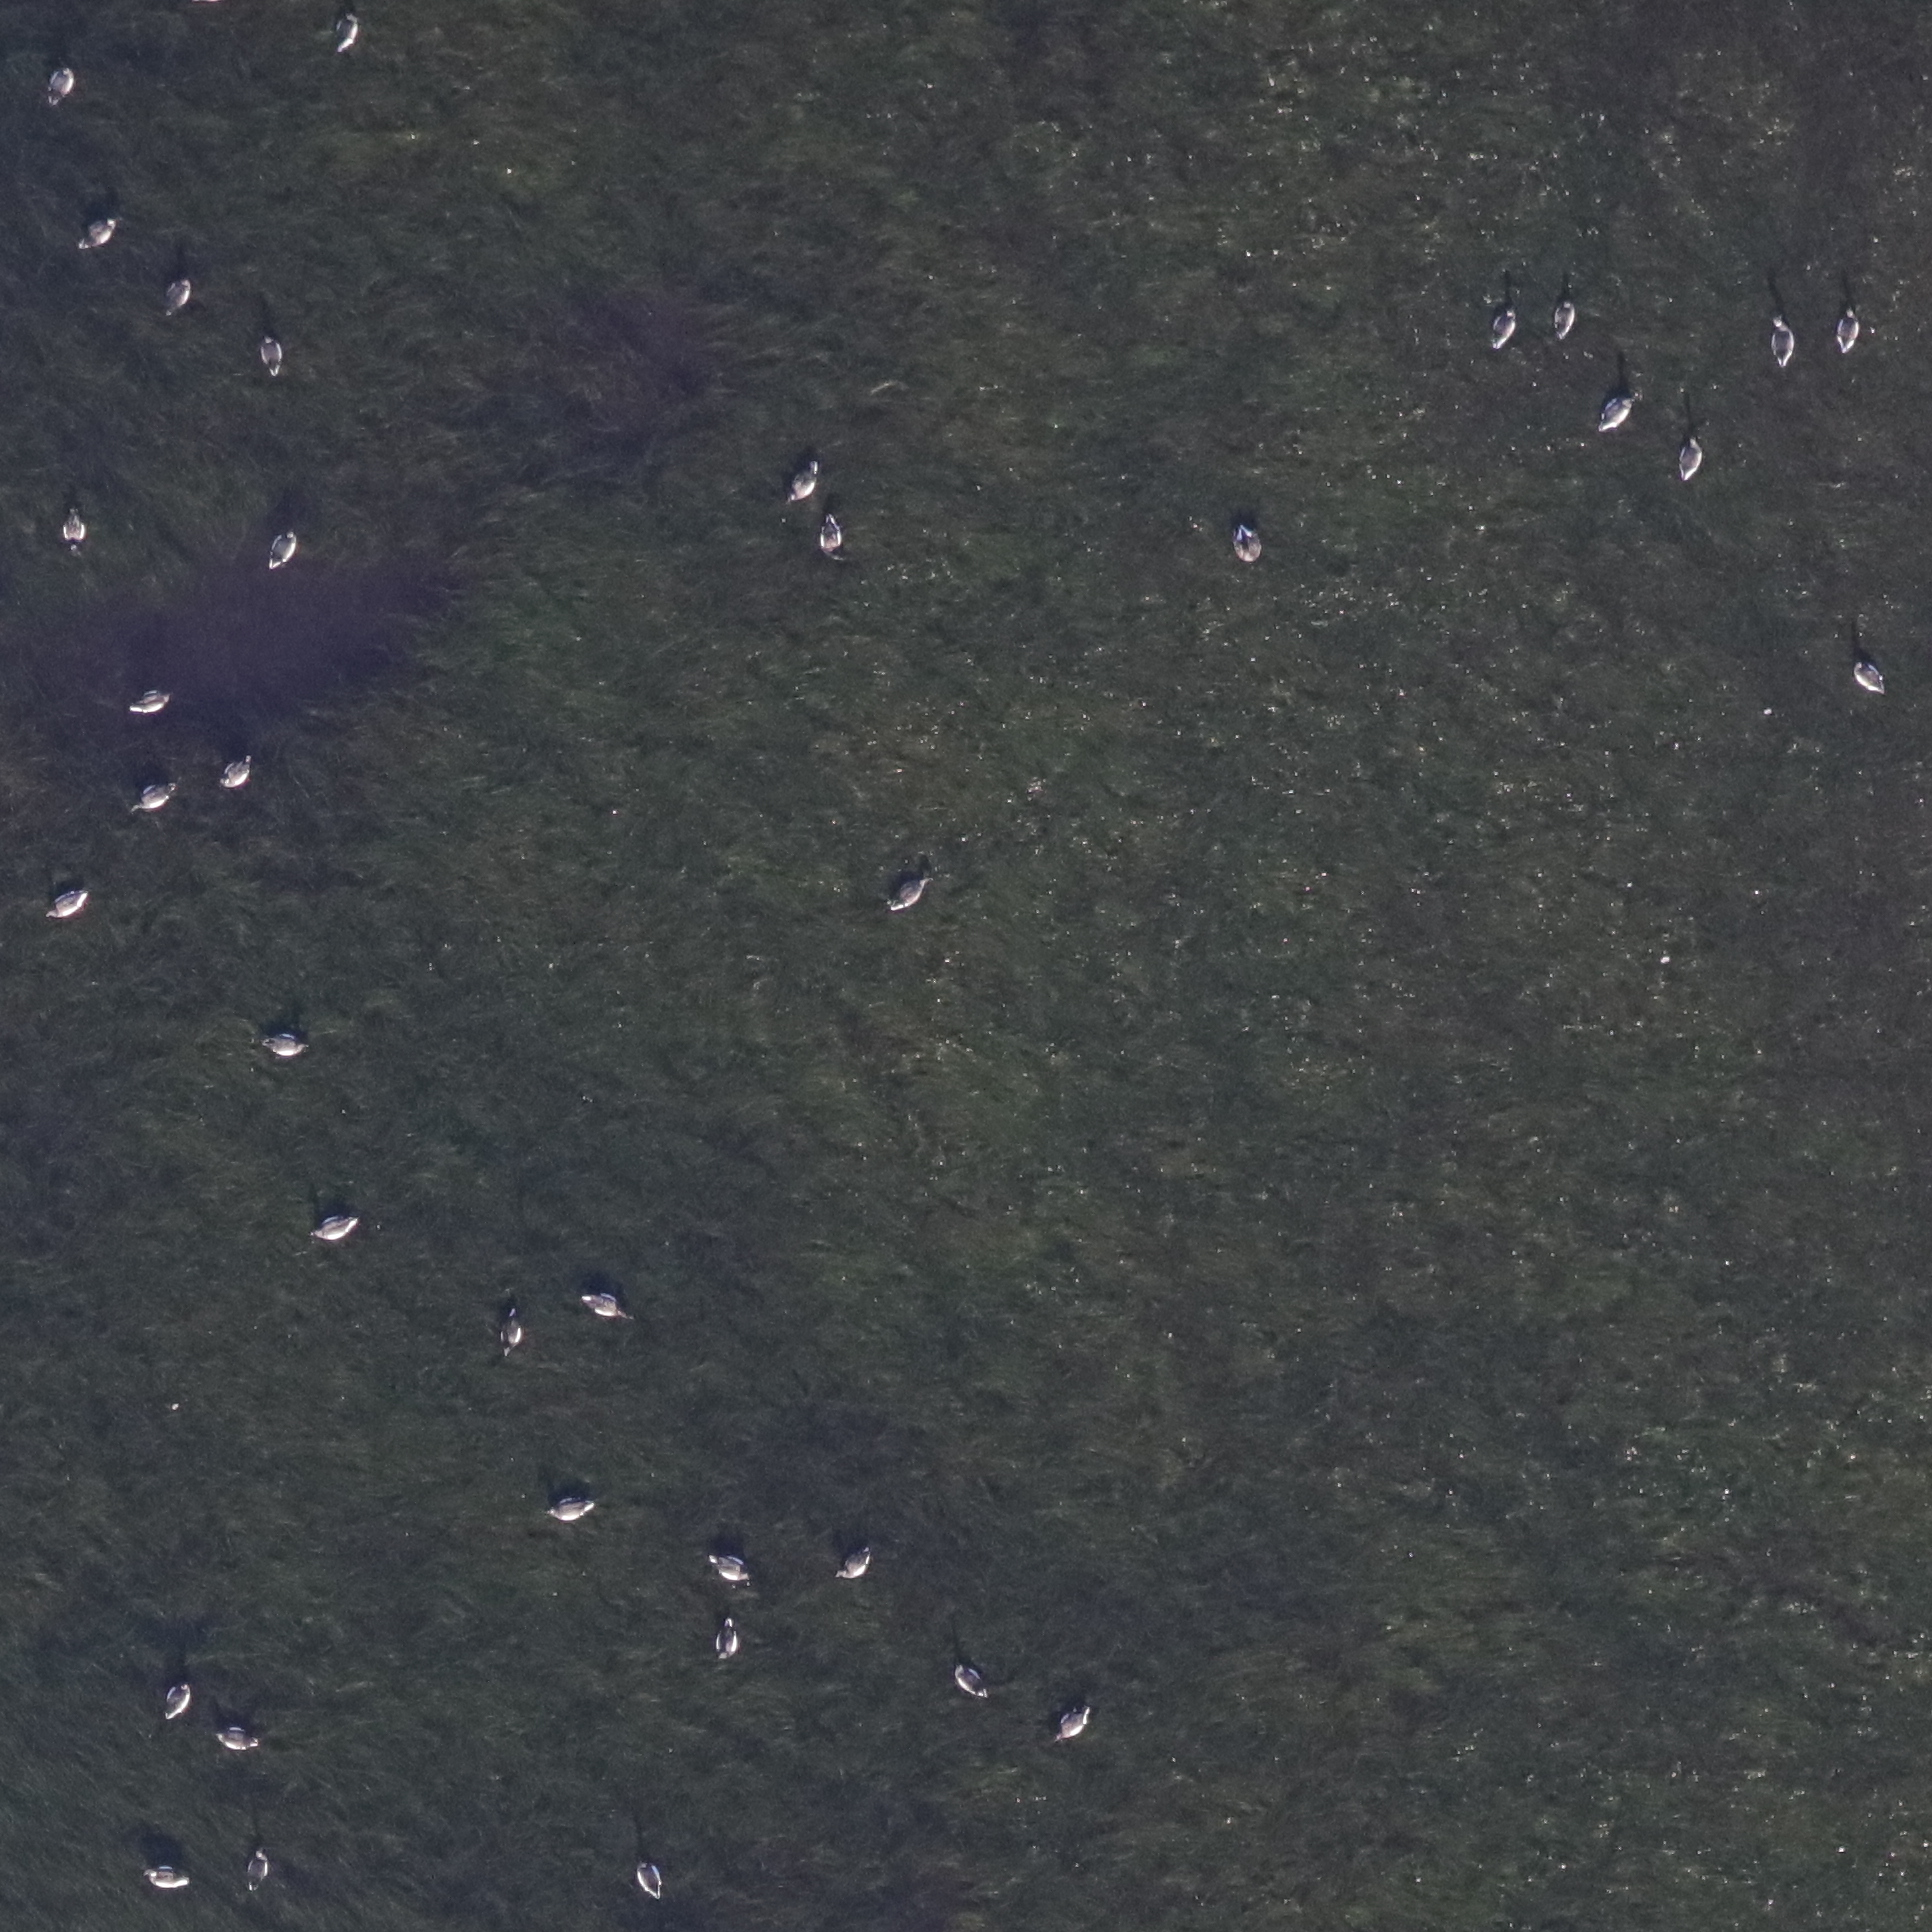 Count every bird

37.